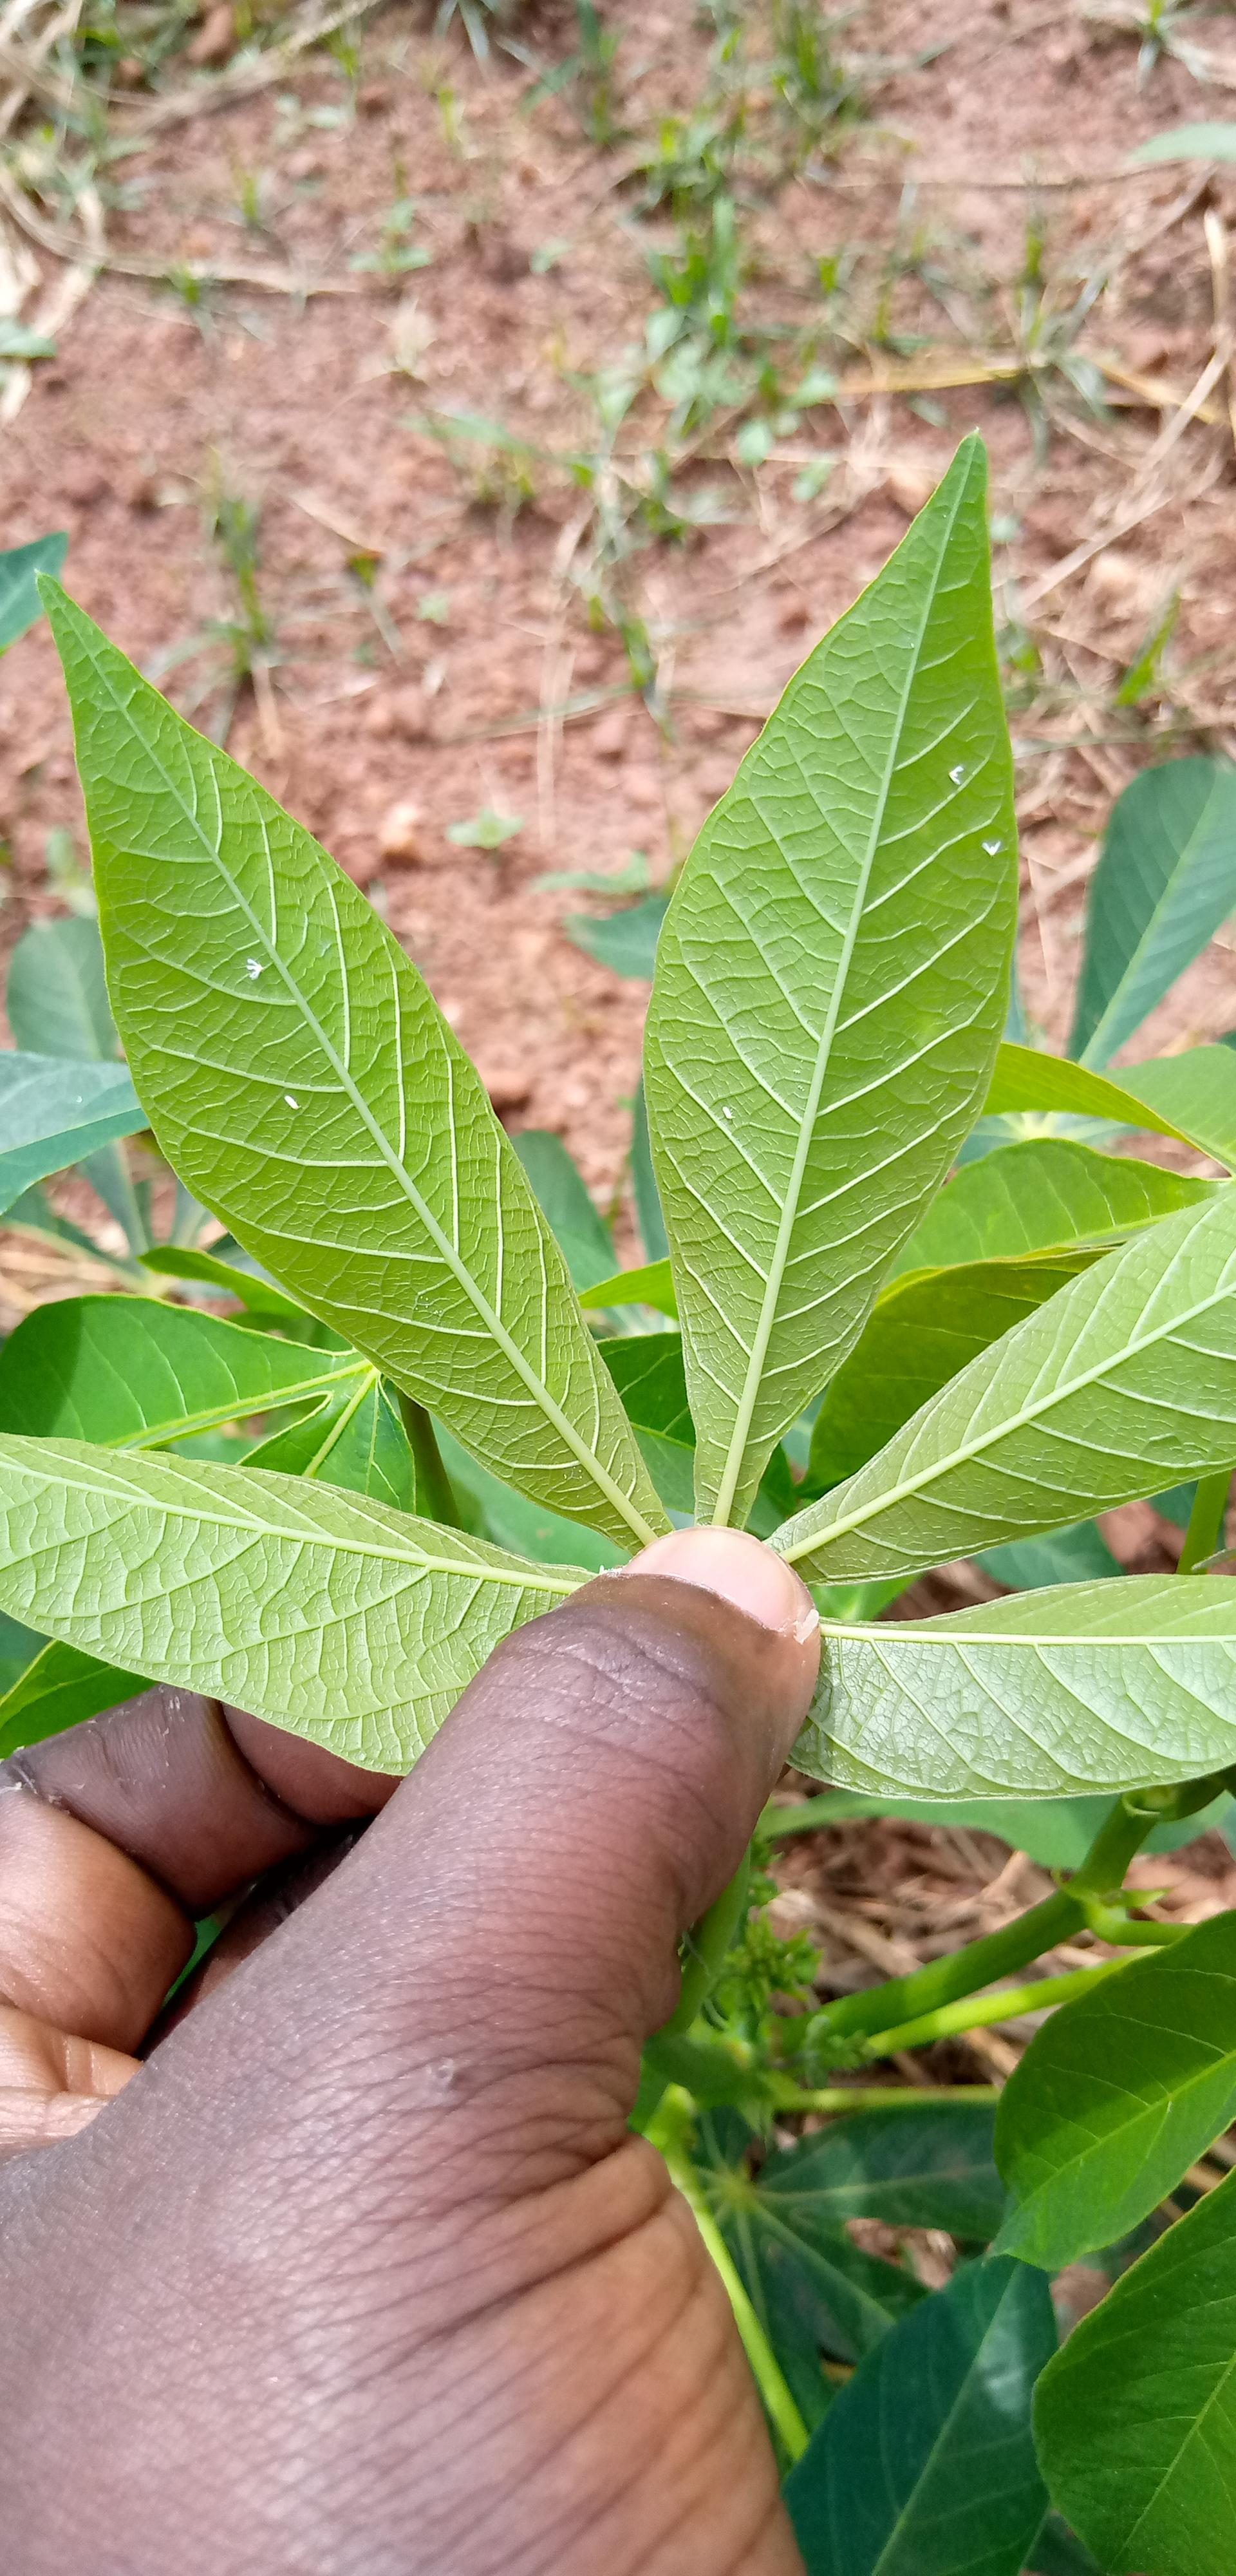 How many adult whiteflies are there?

5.